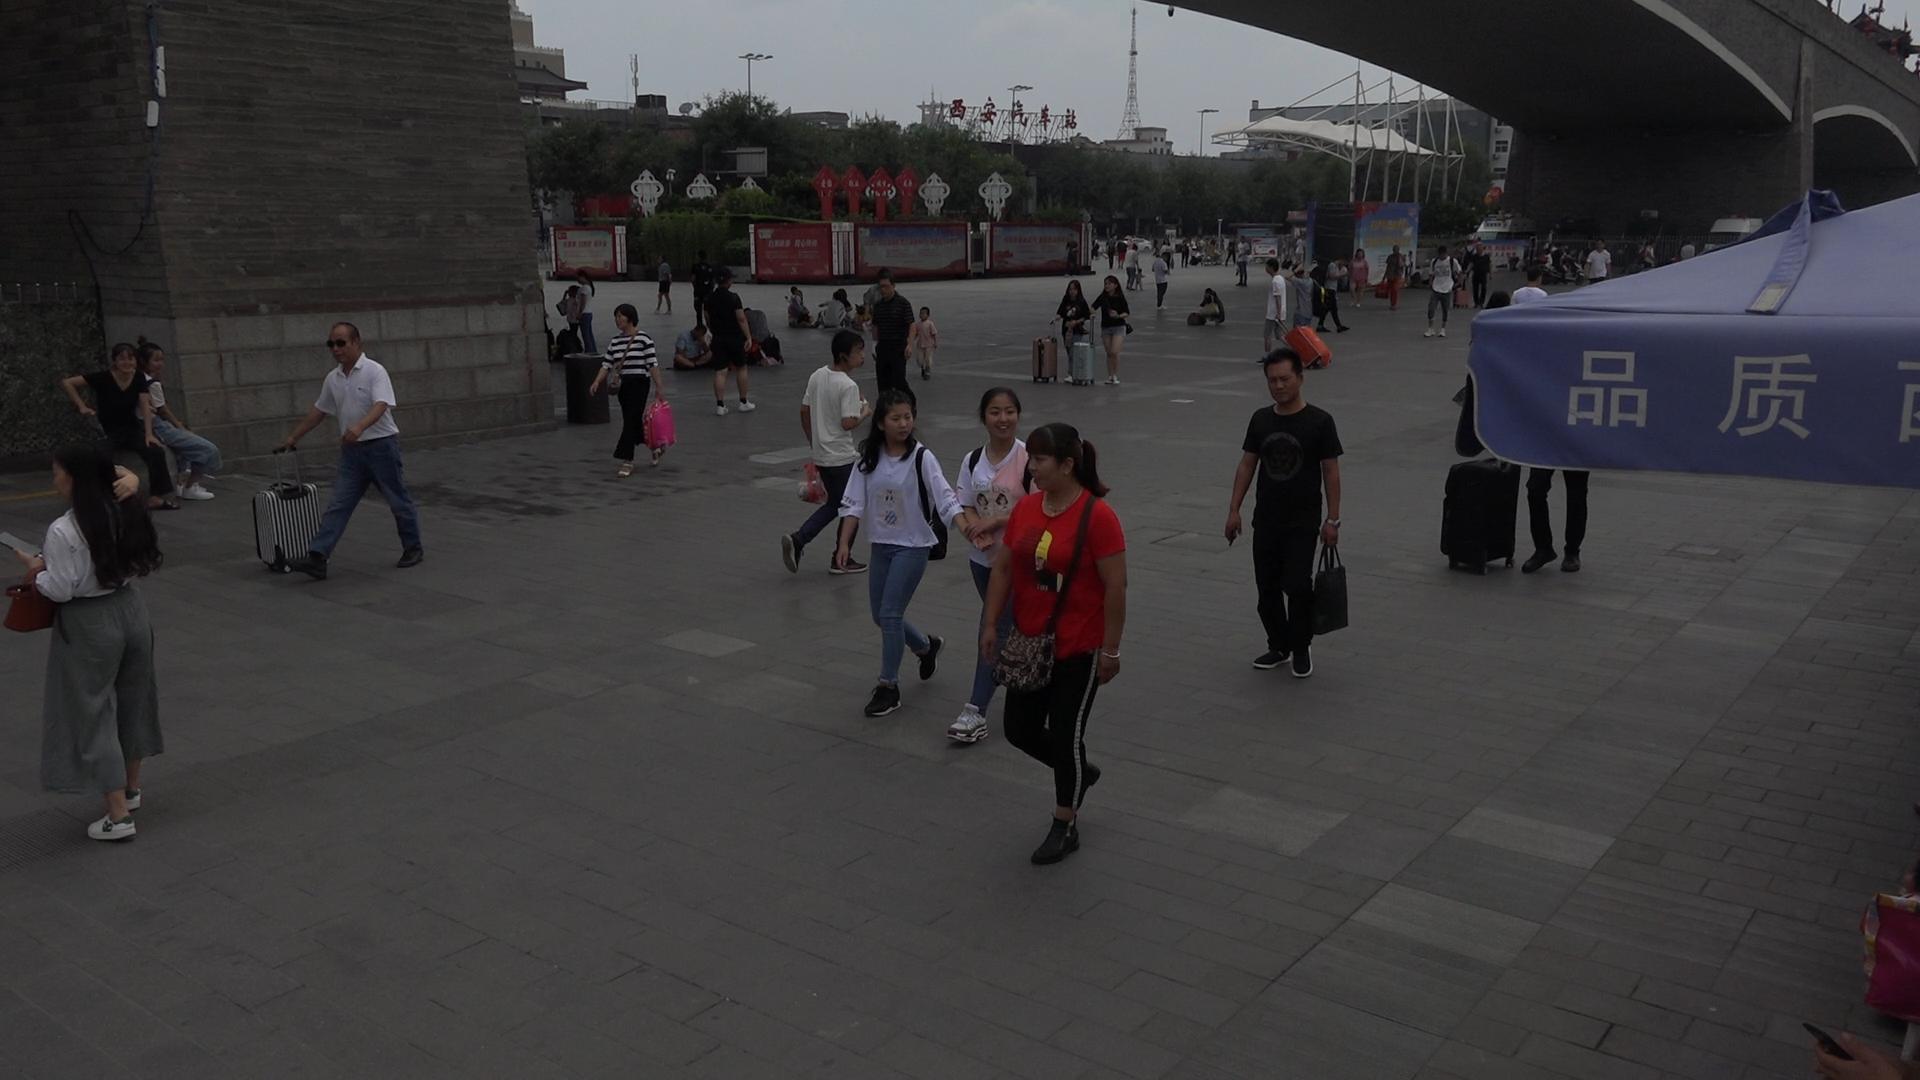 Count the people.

52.